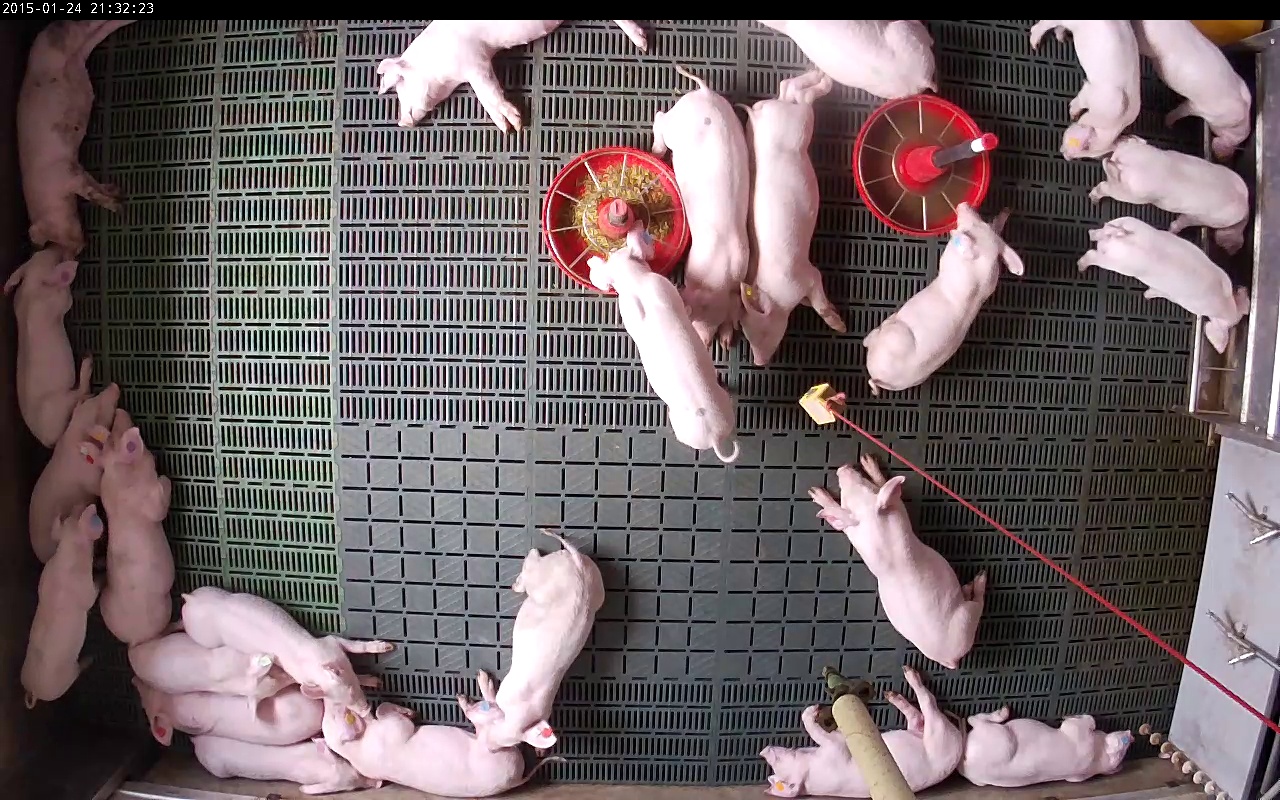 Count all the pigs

24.